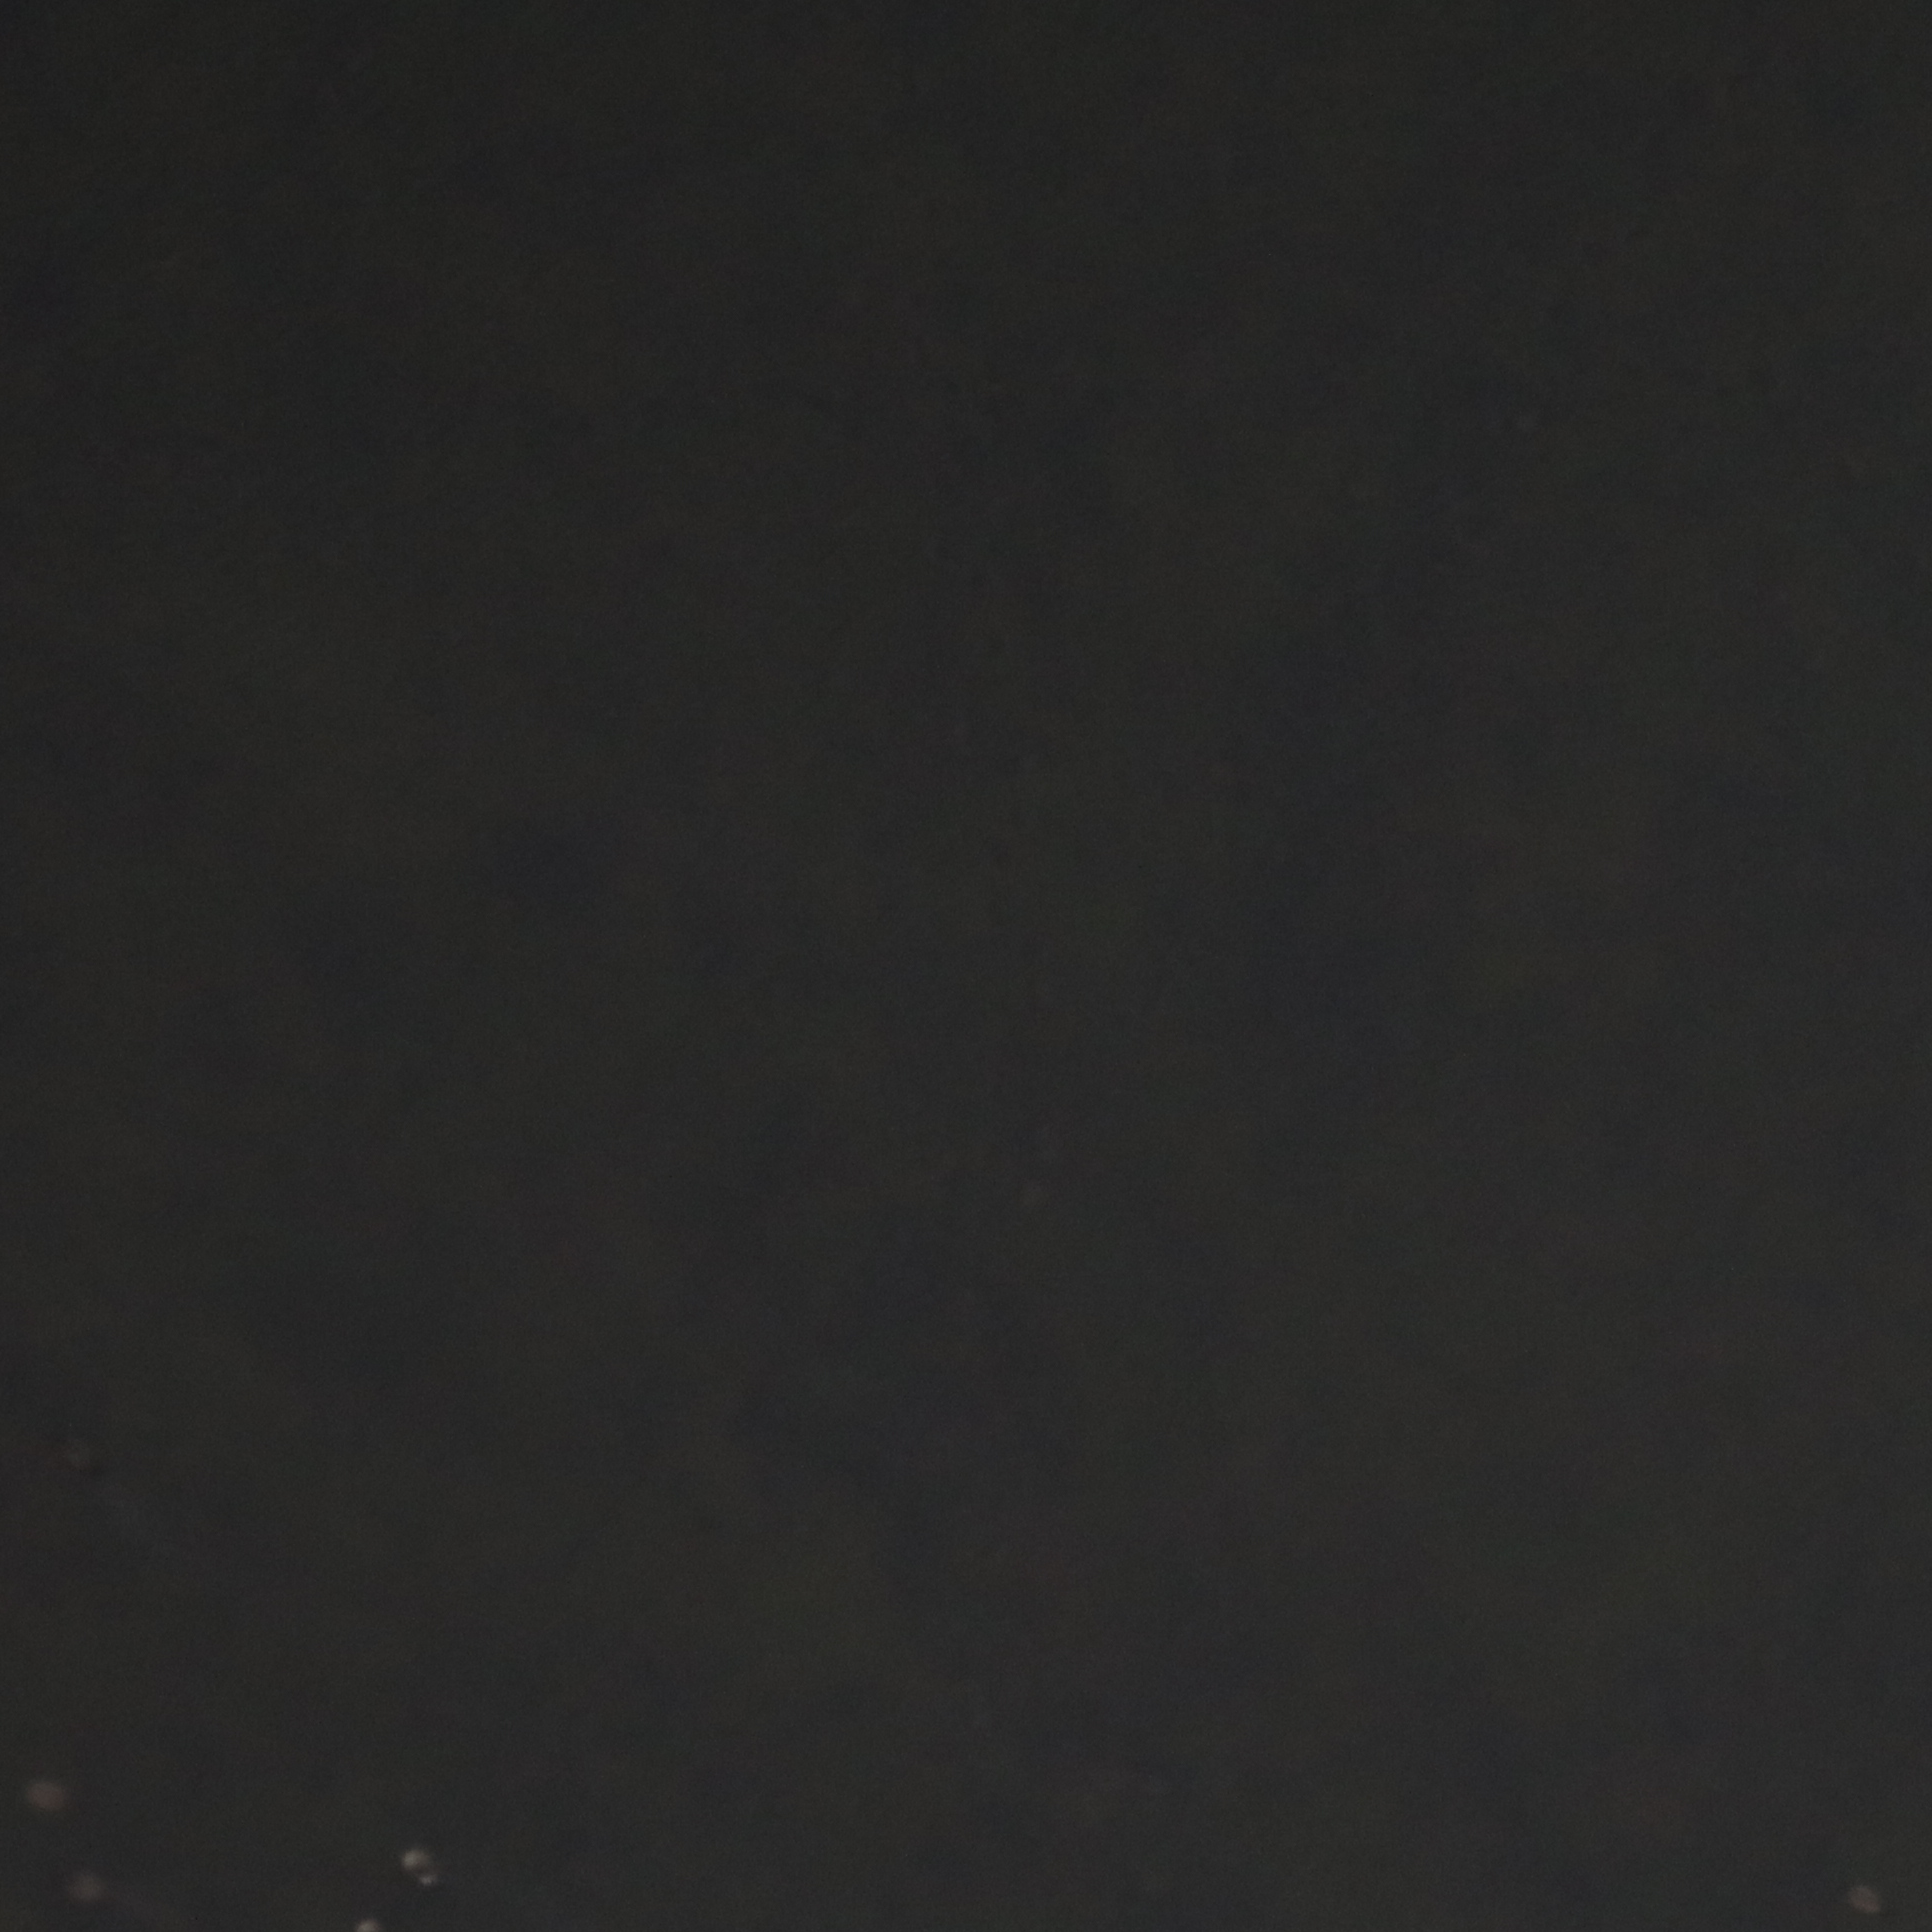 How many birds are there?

5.